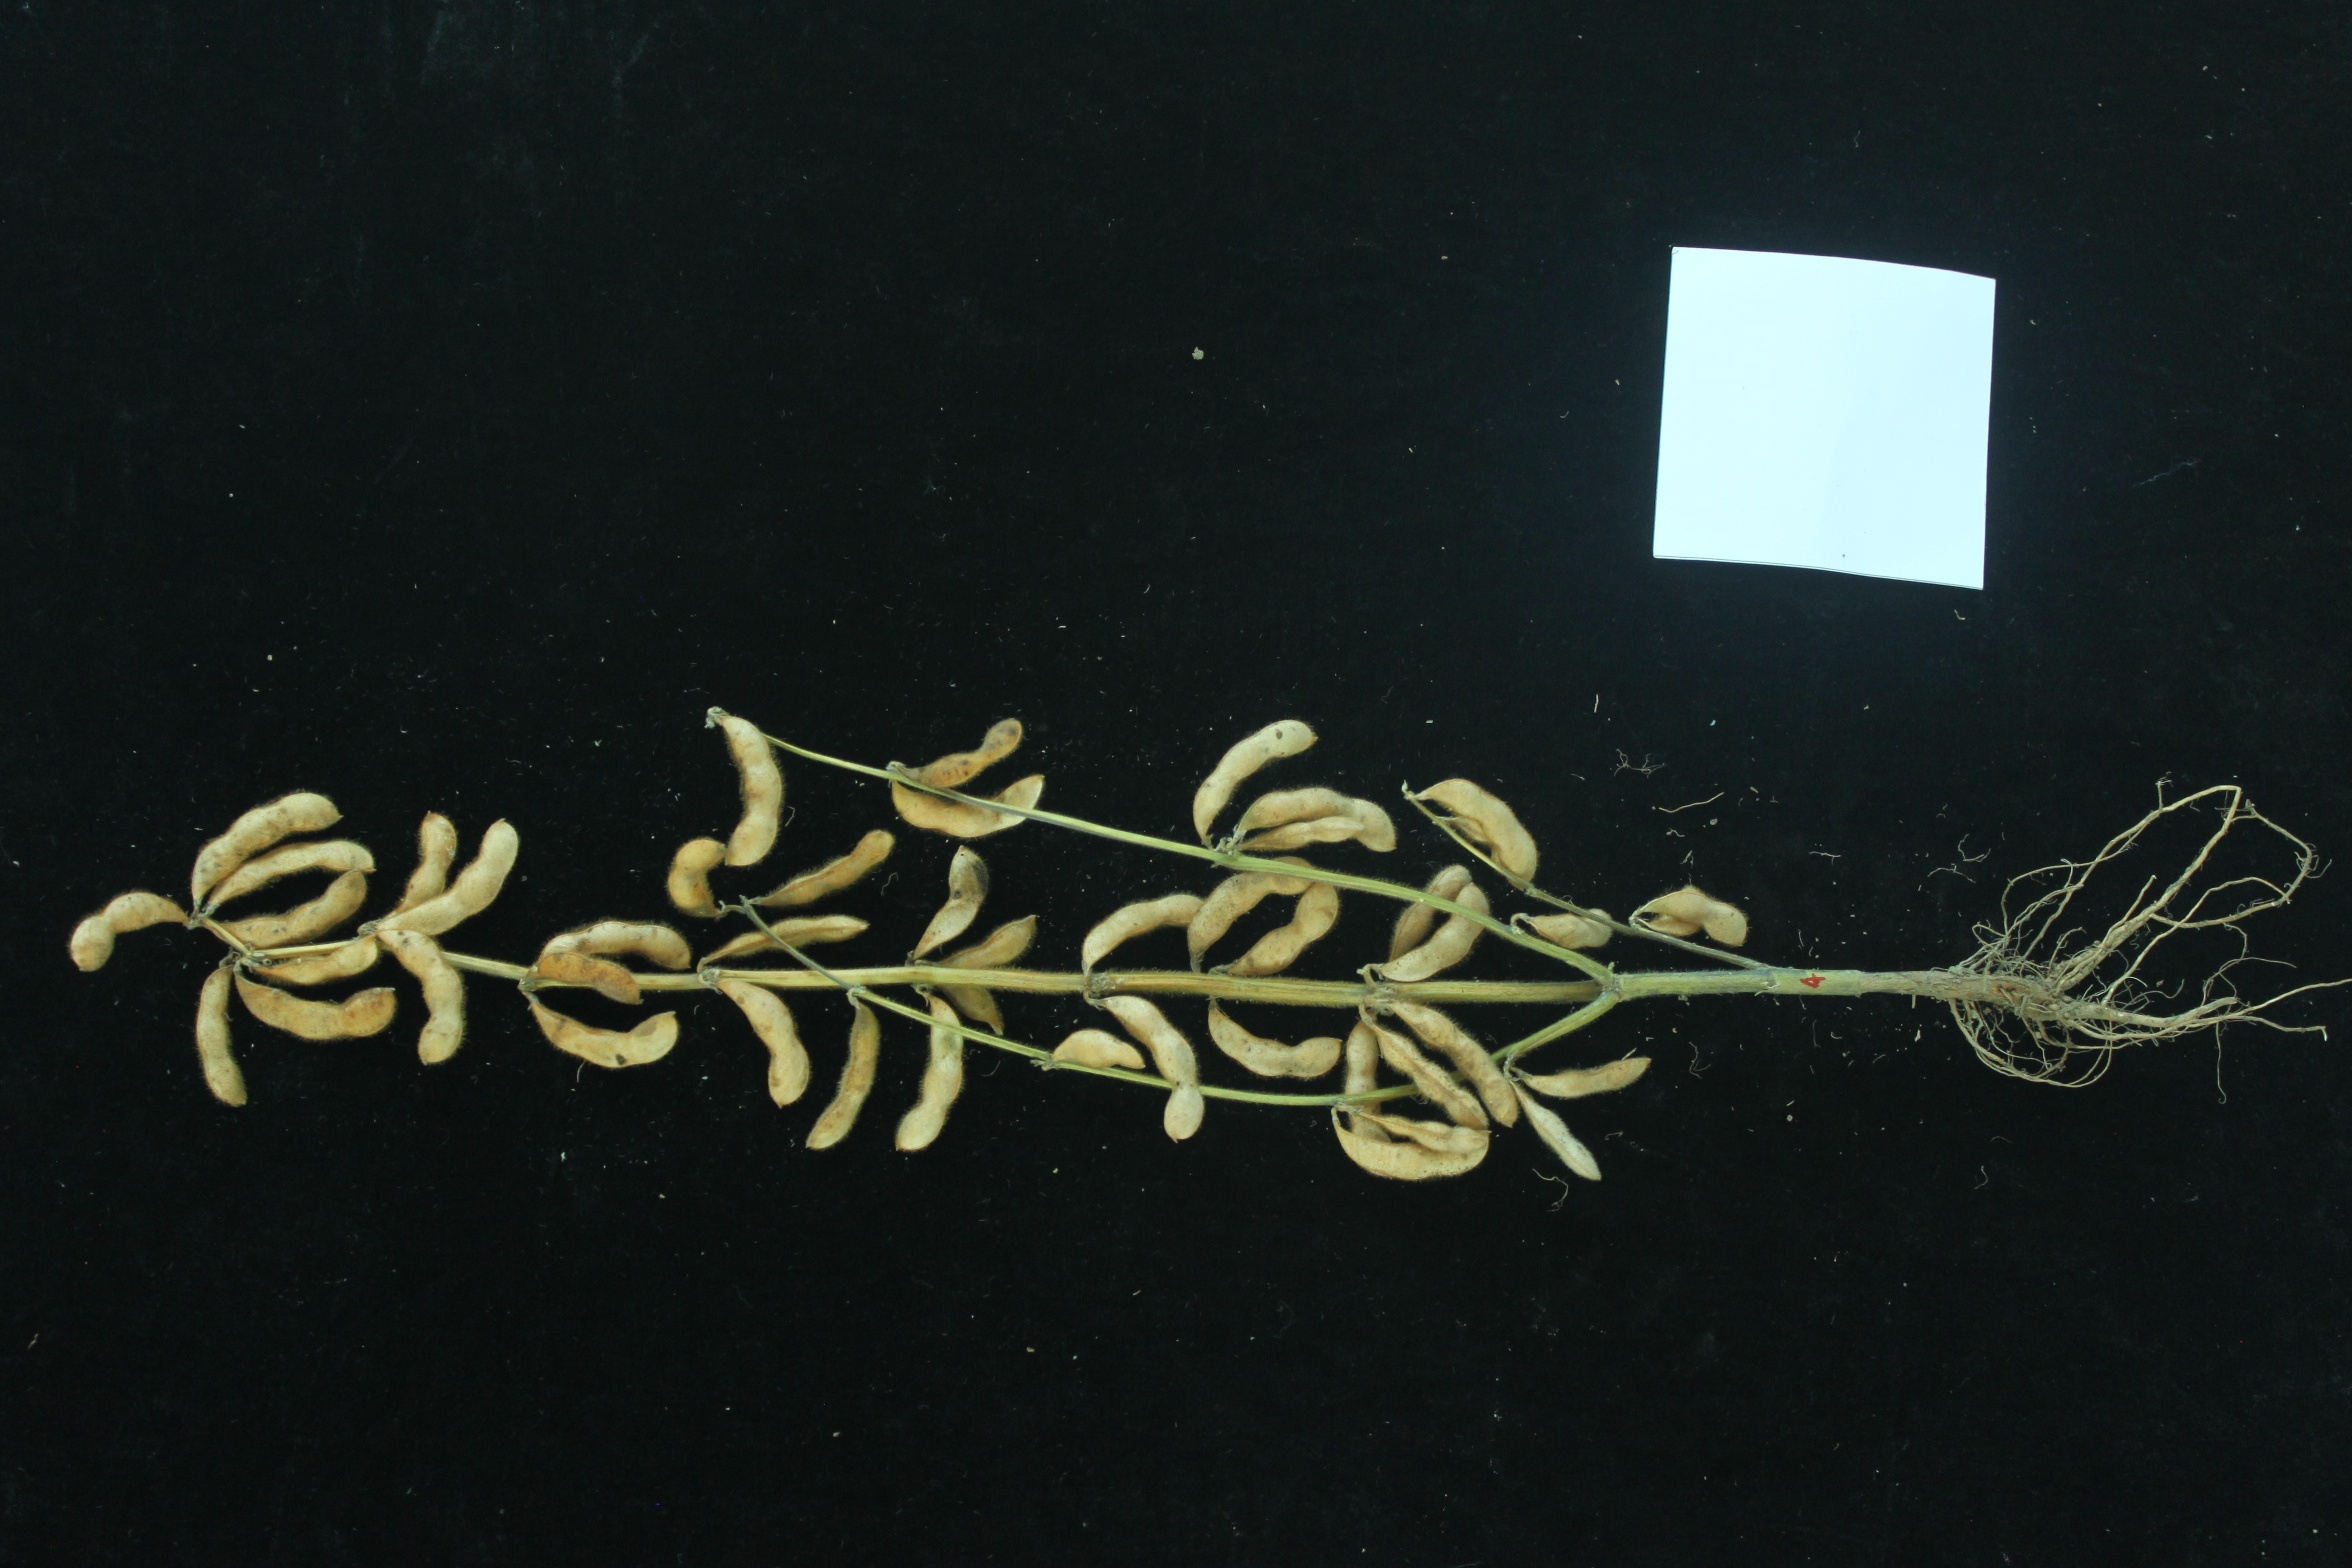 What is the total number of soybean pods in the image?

46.